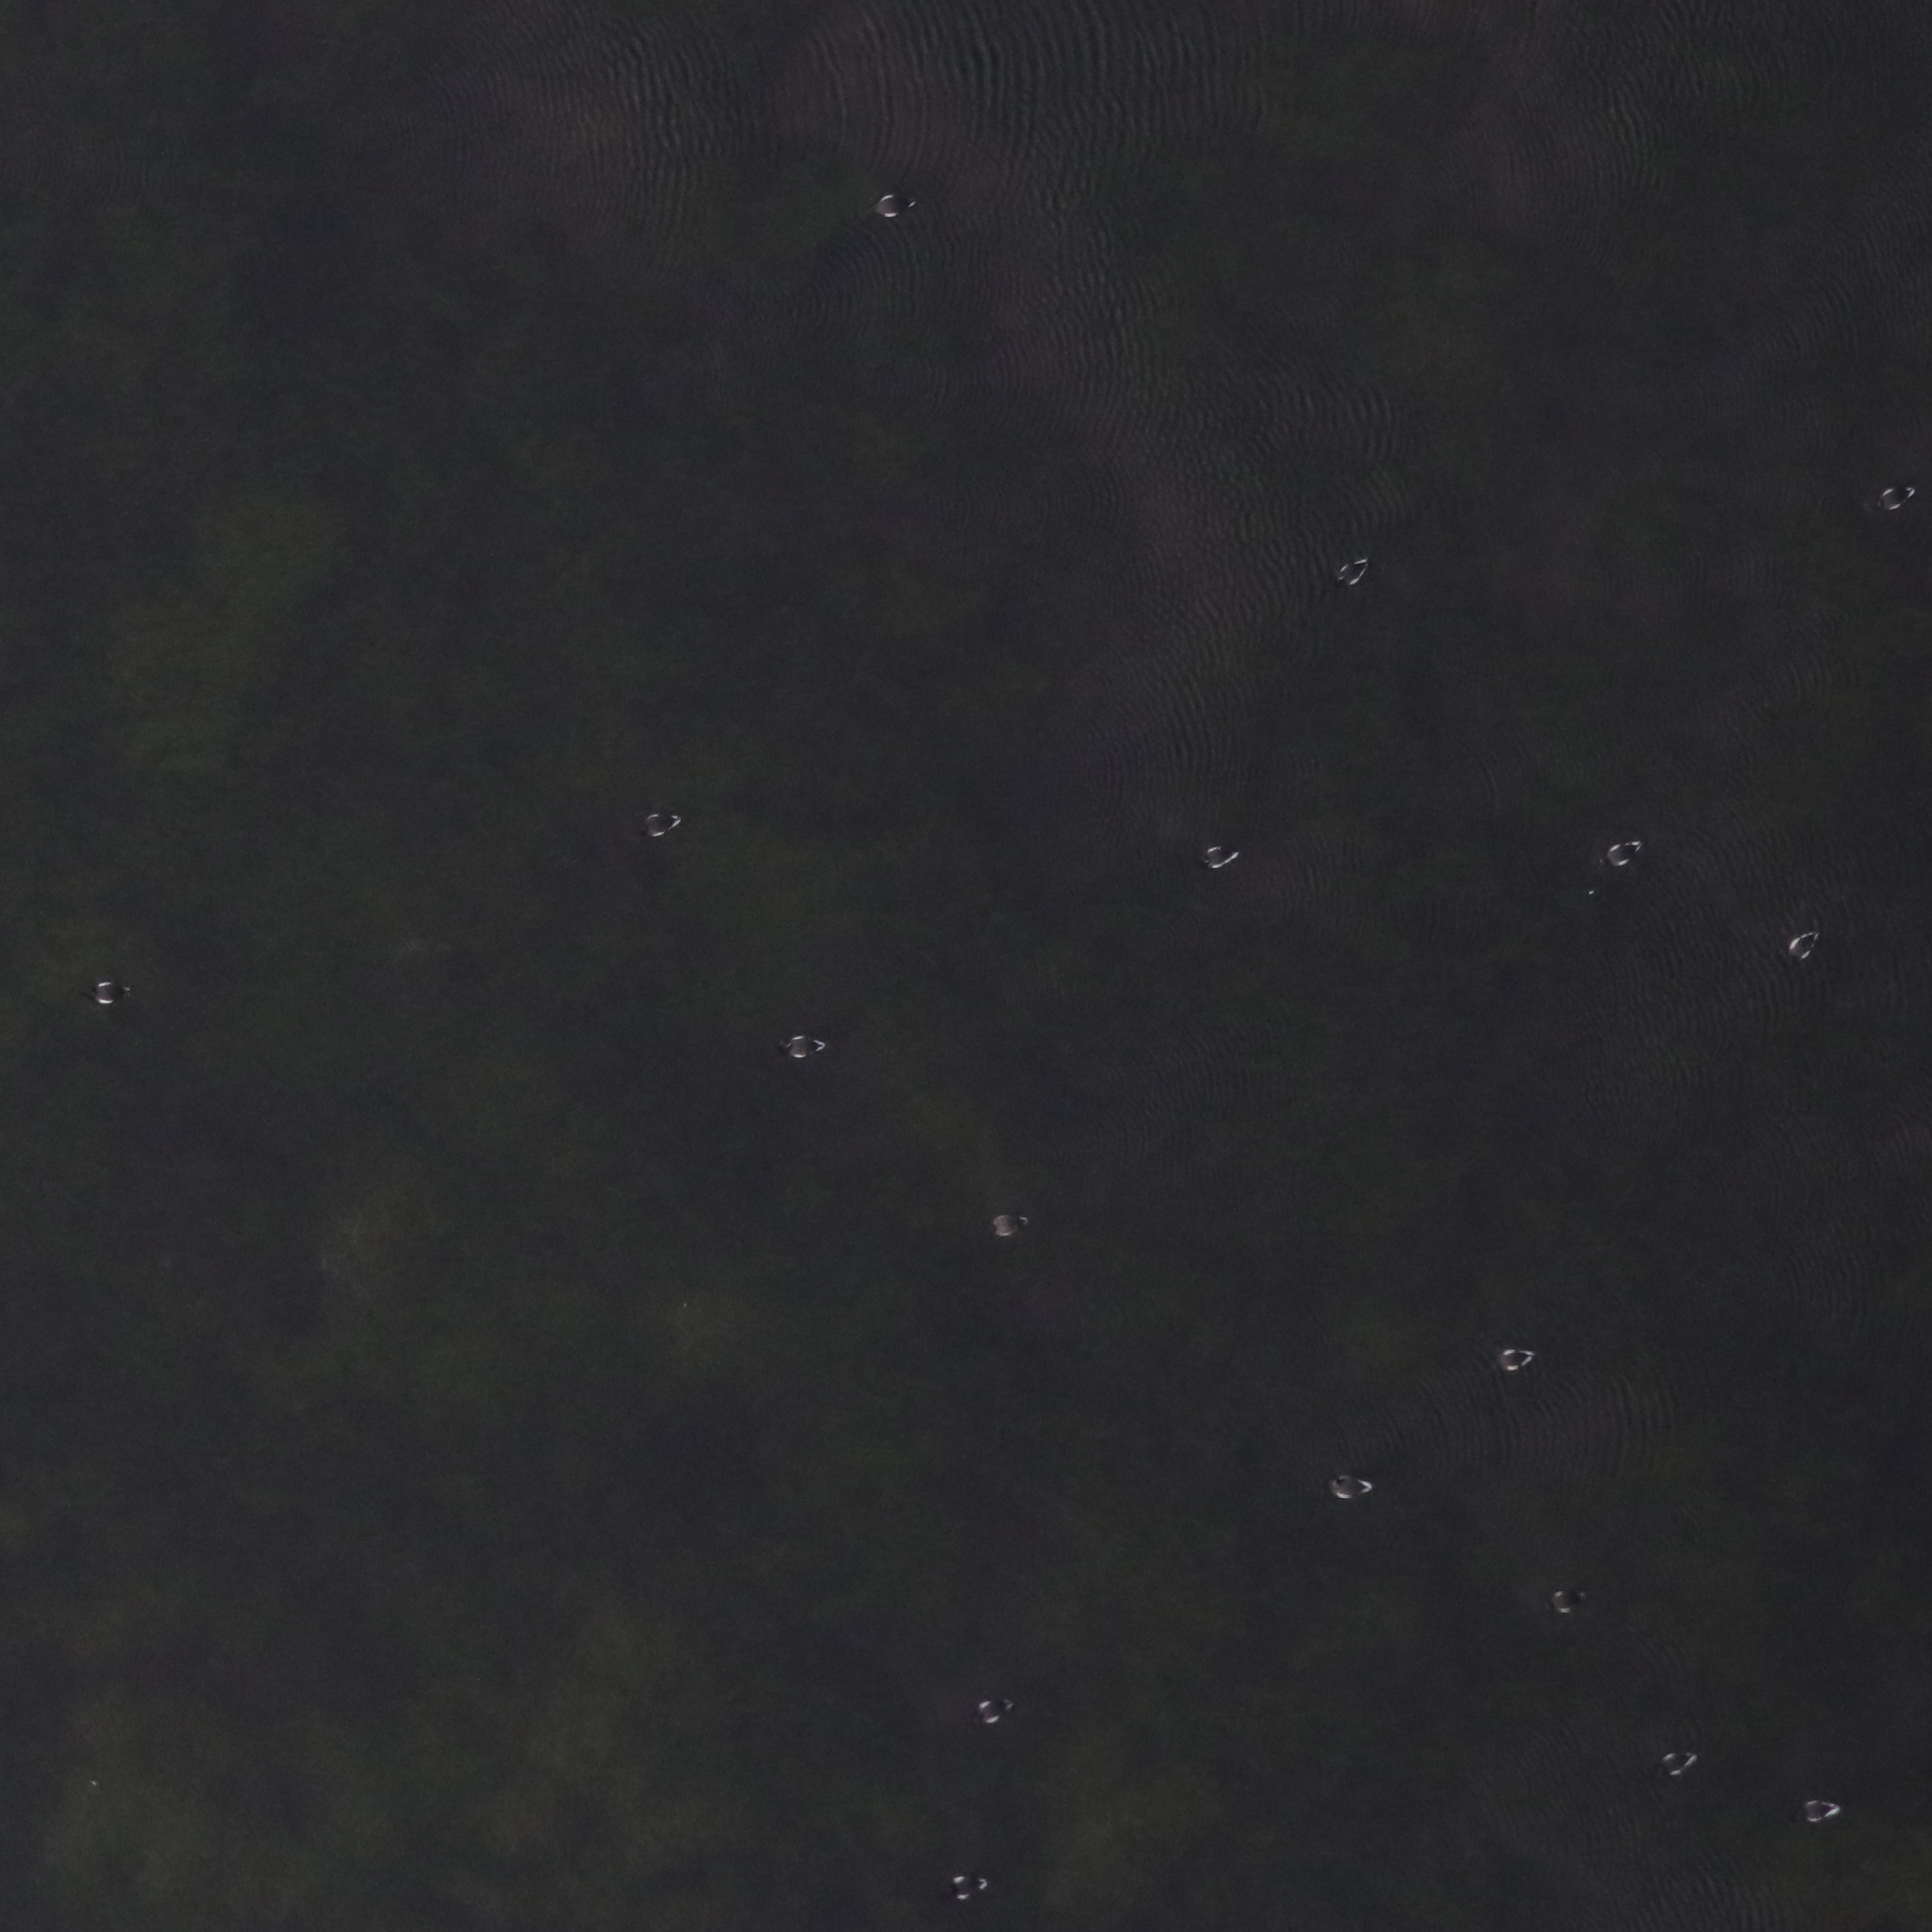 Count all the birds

17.